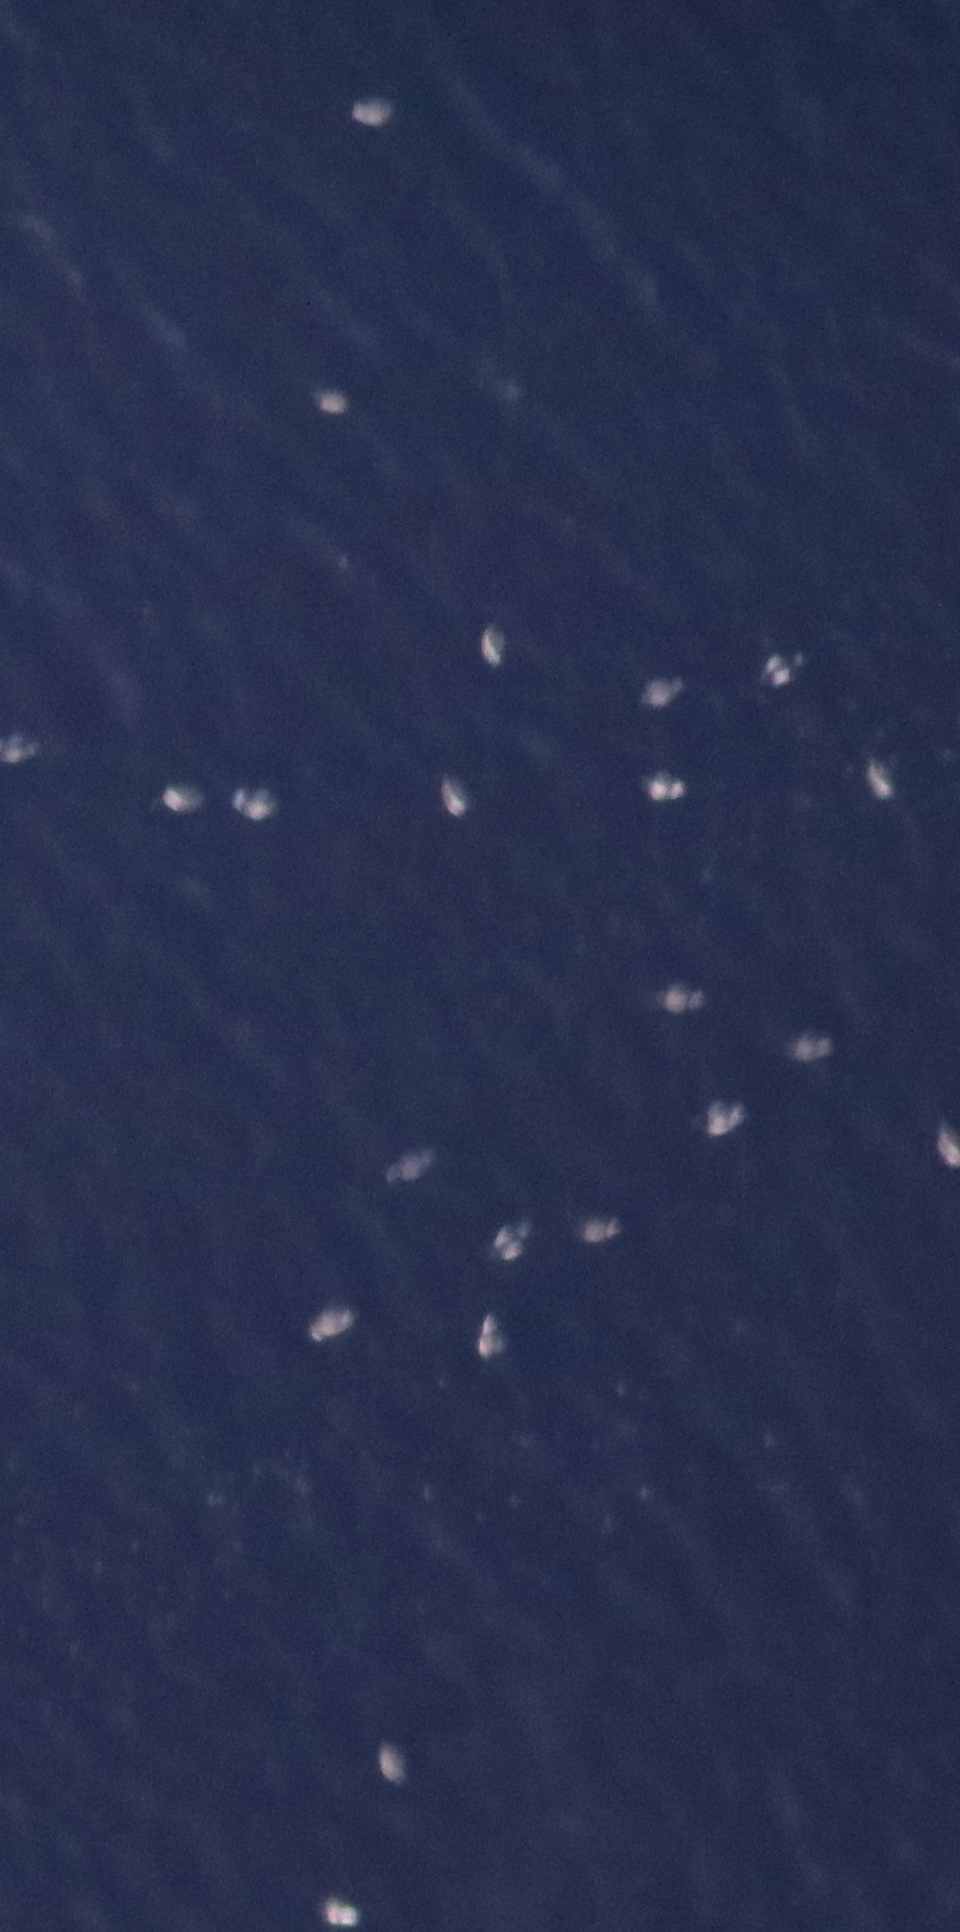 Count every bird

22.